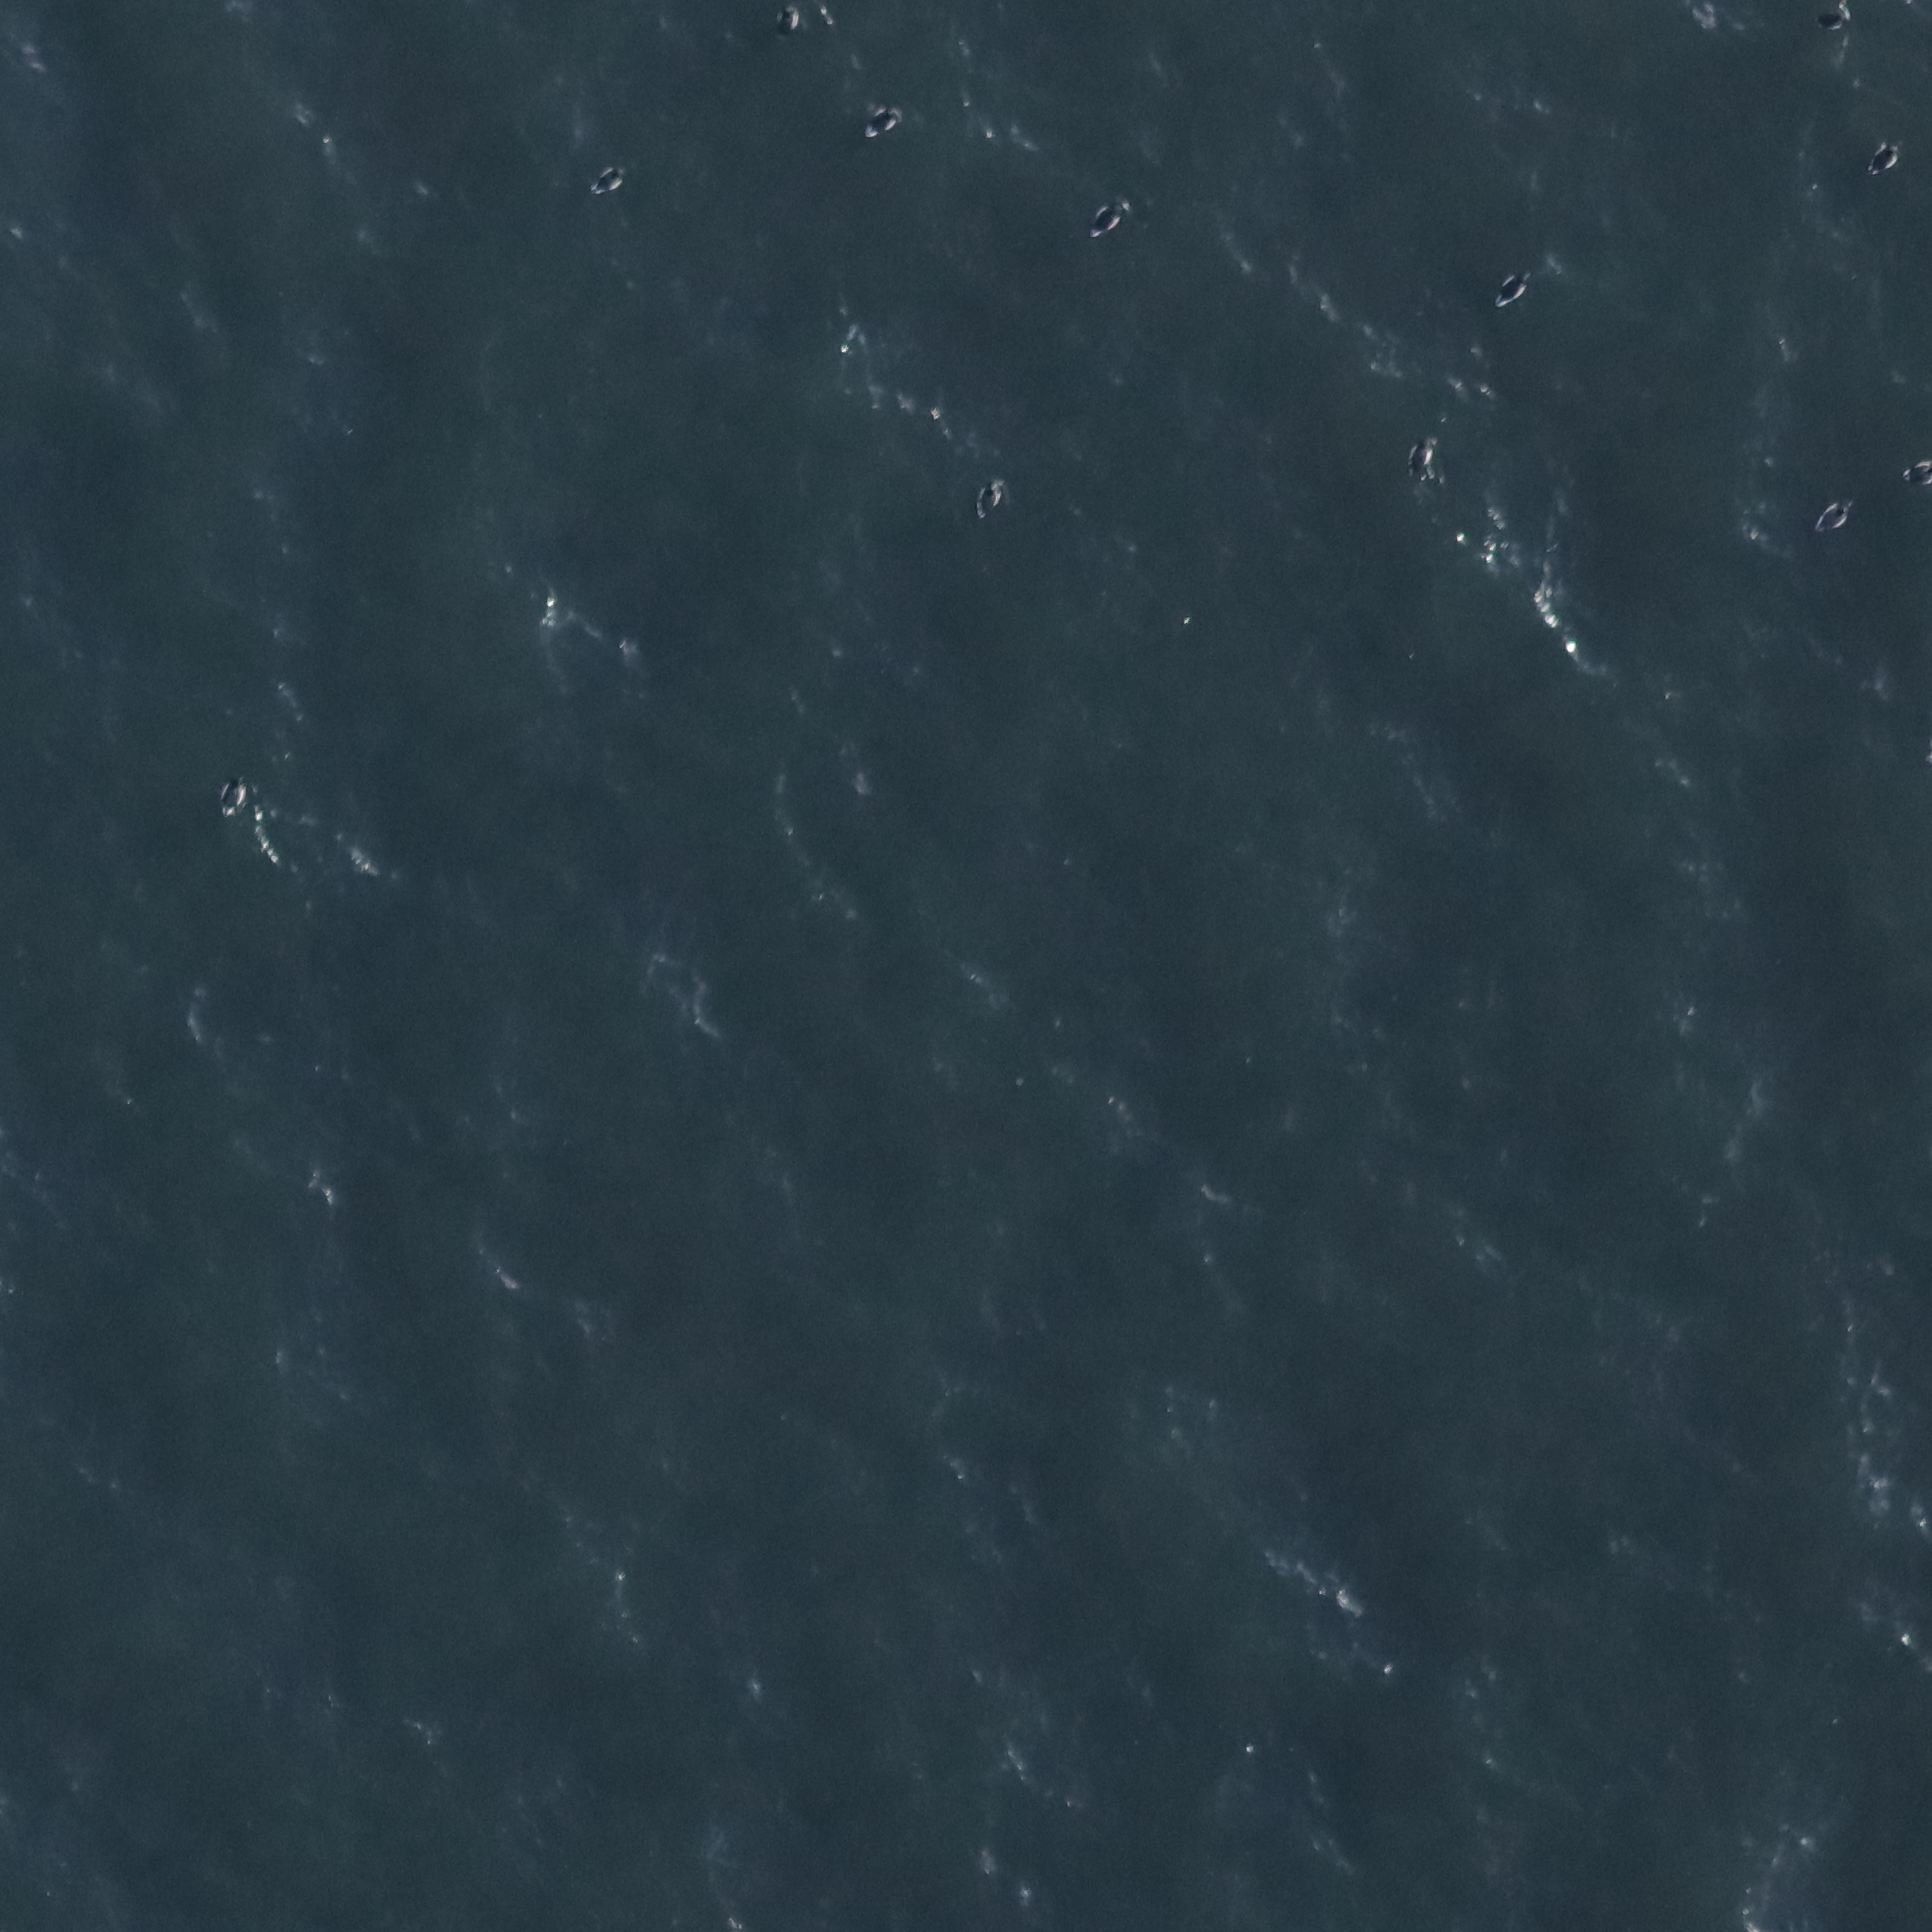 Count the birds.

12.